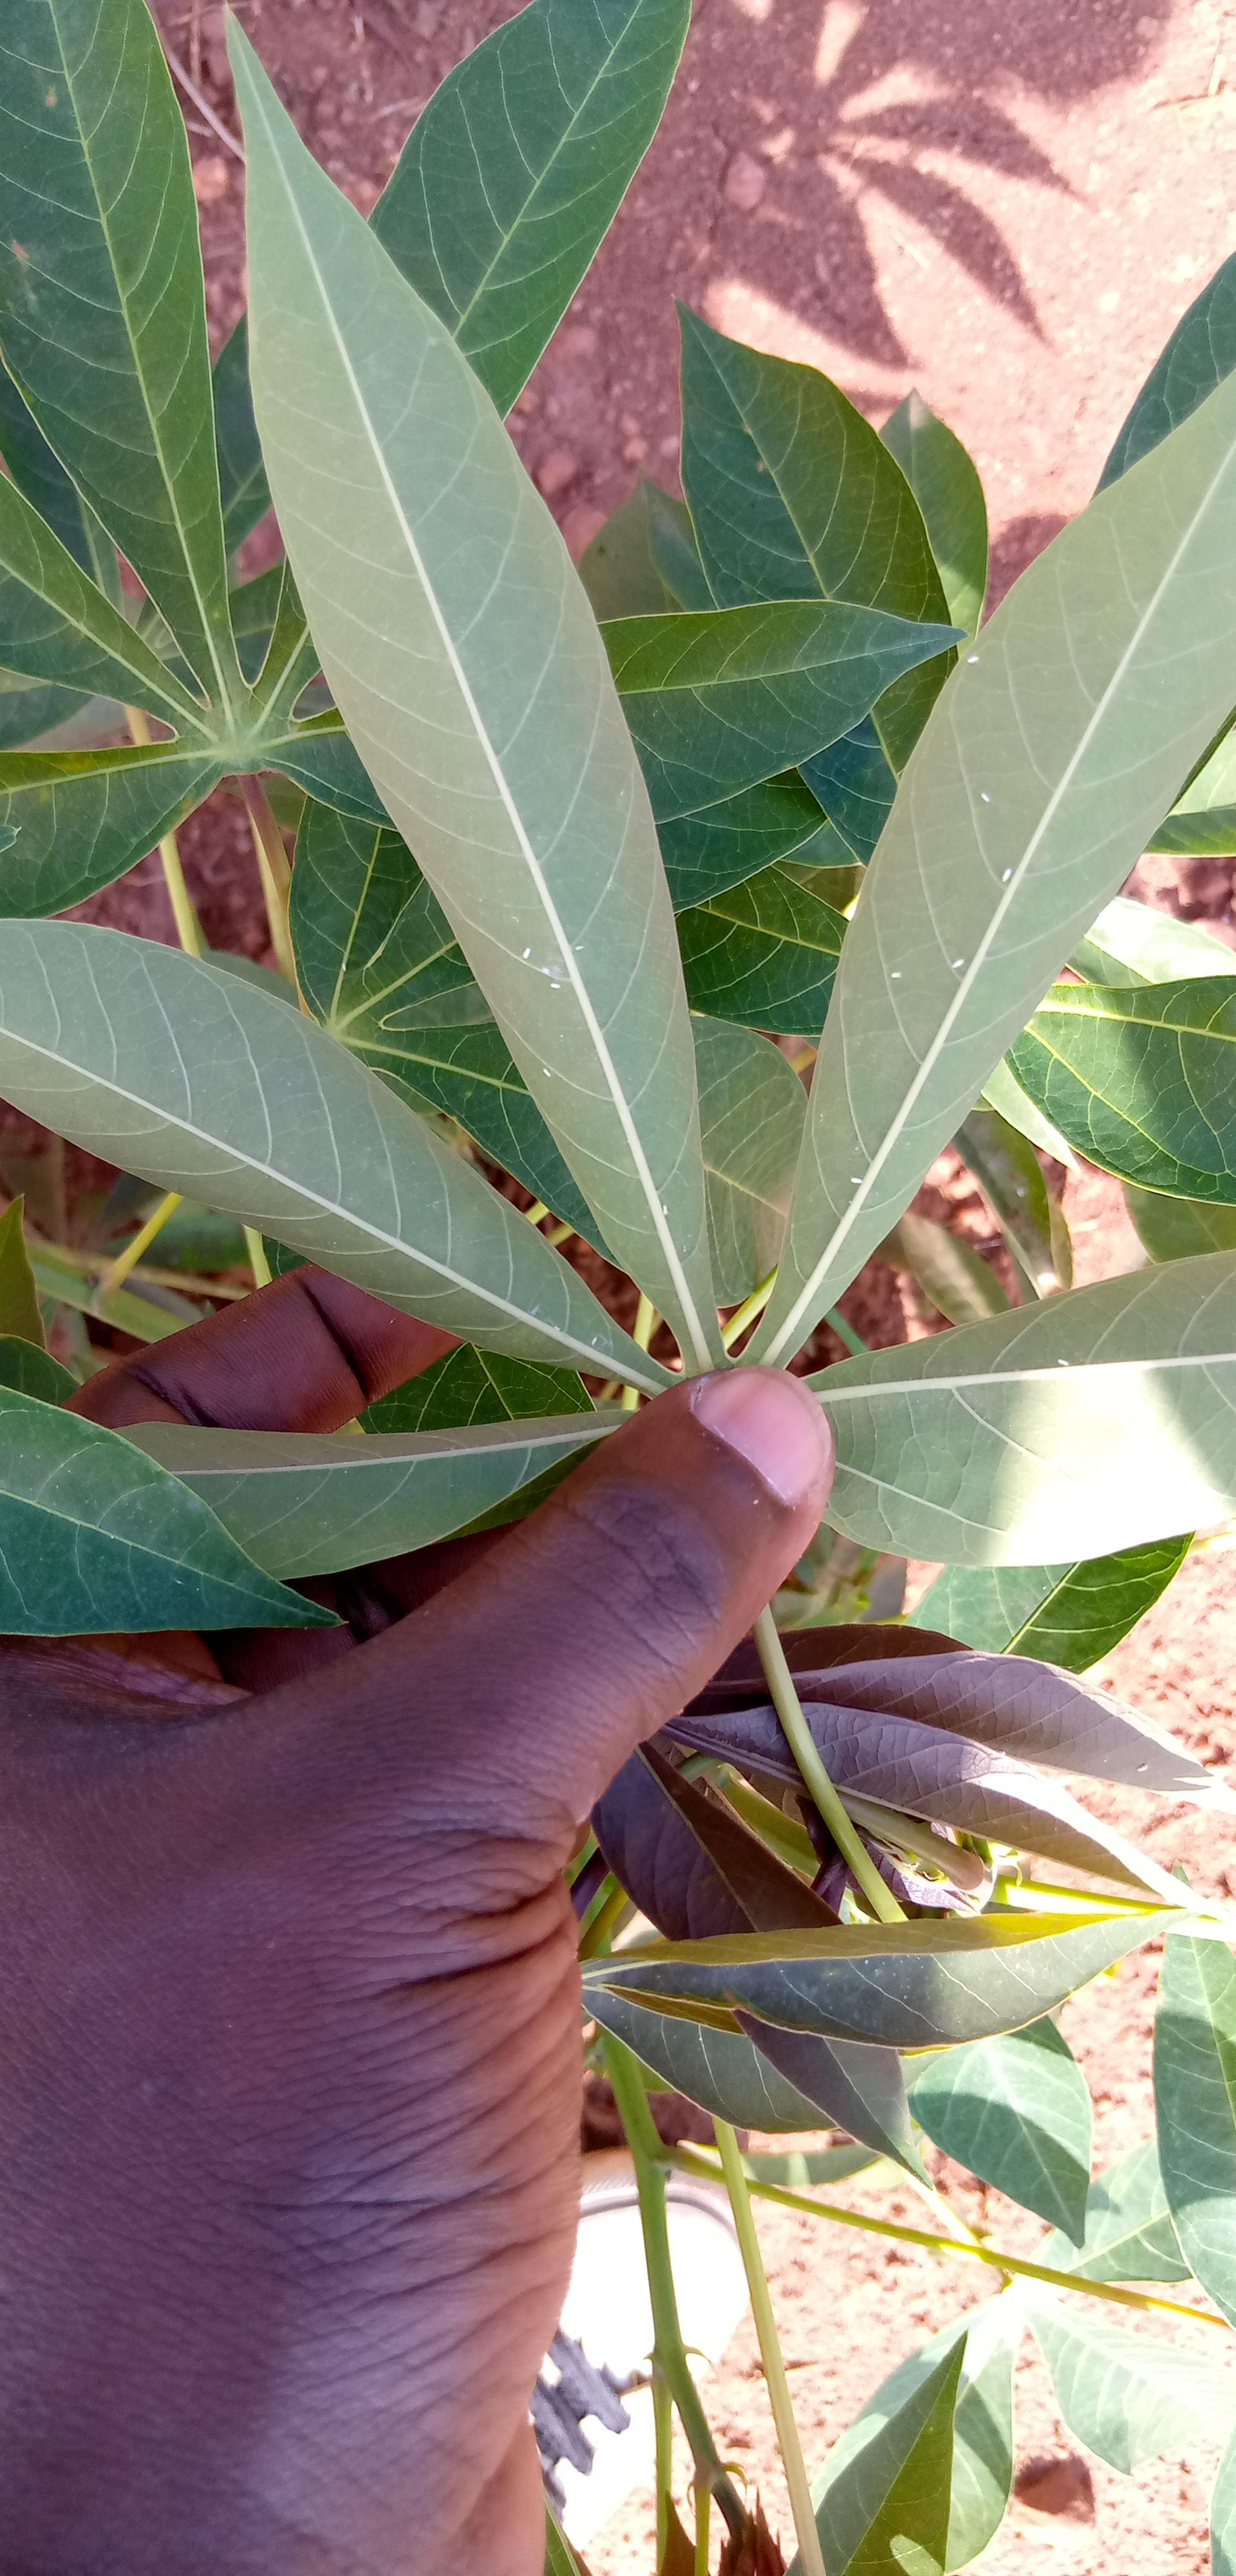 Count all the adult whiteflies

15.